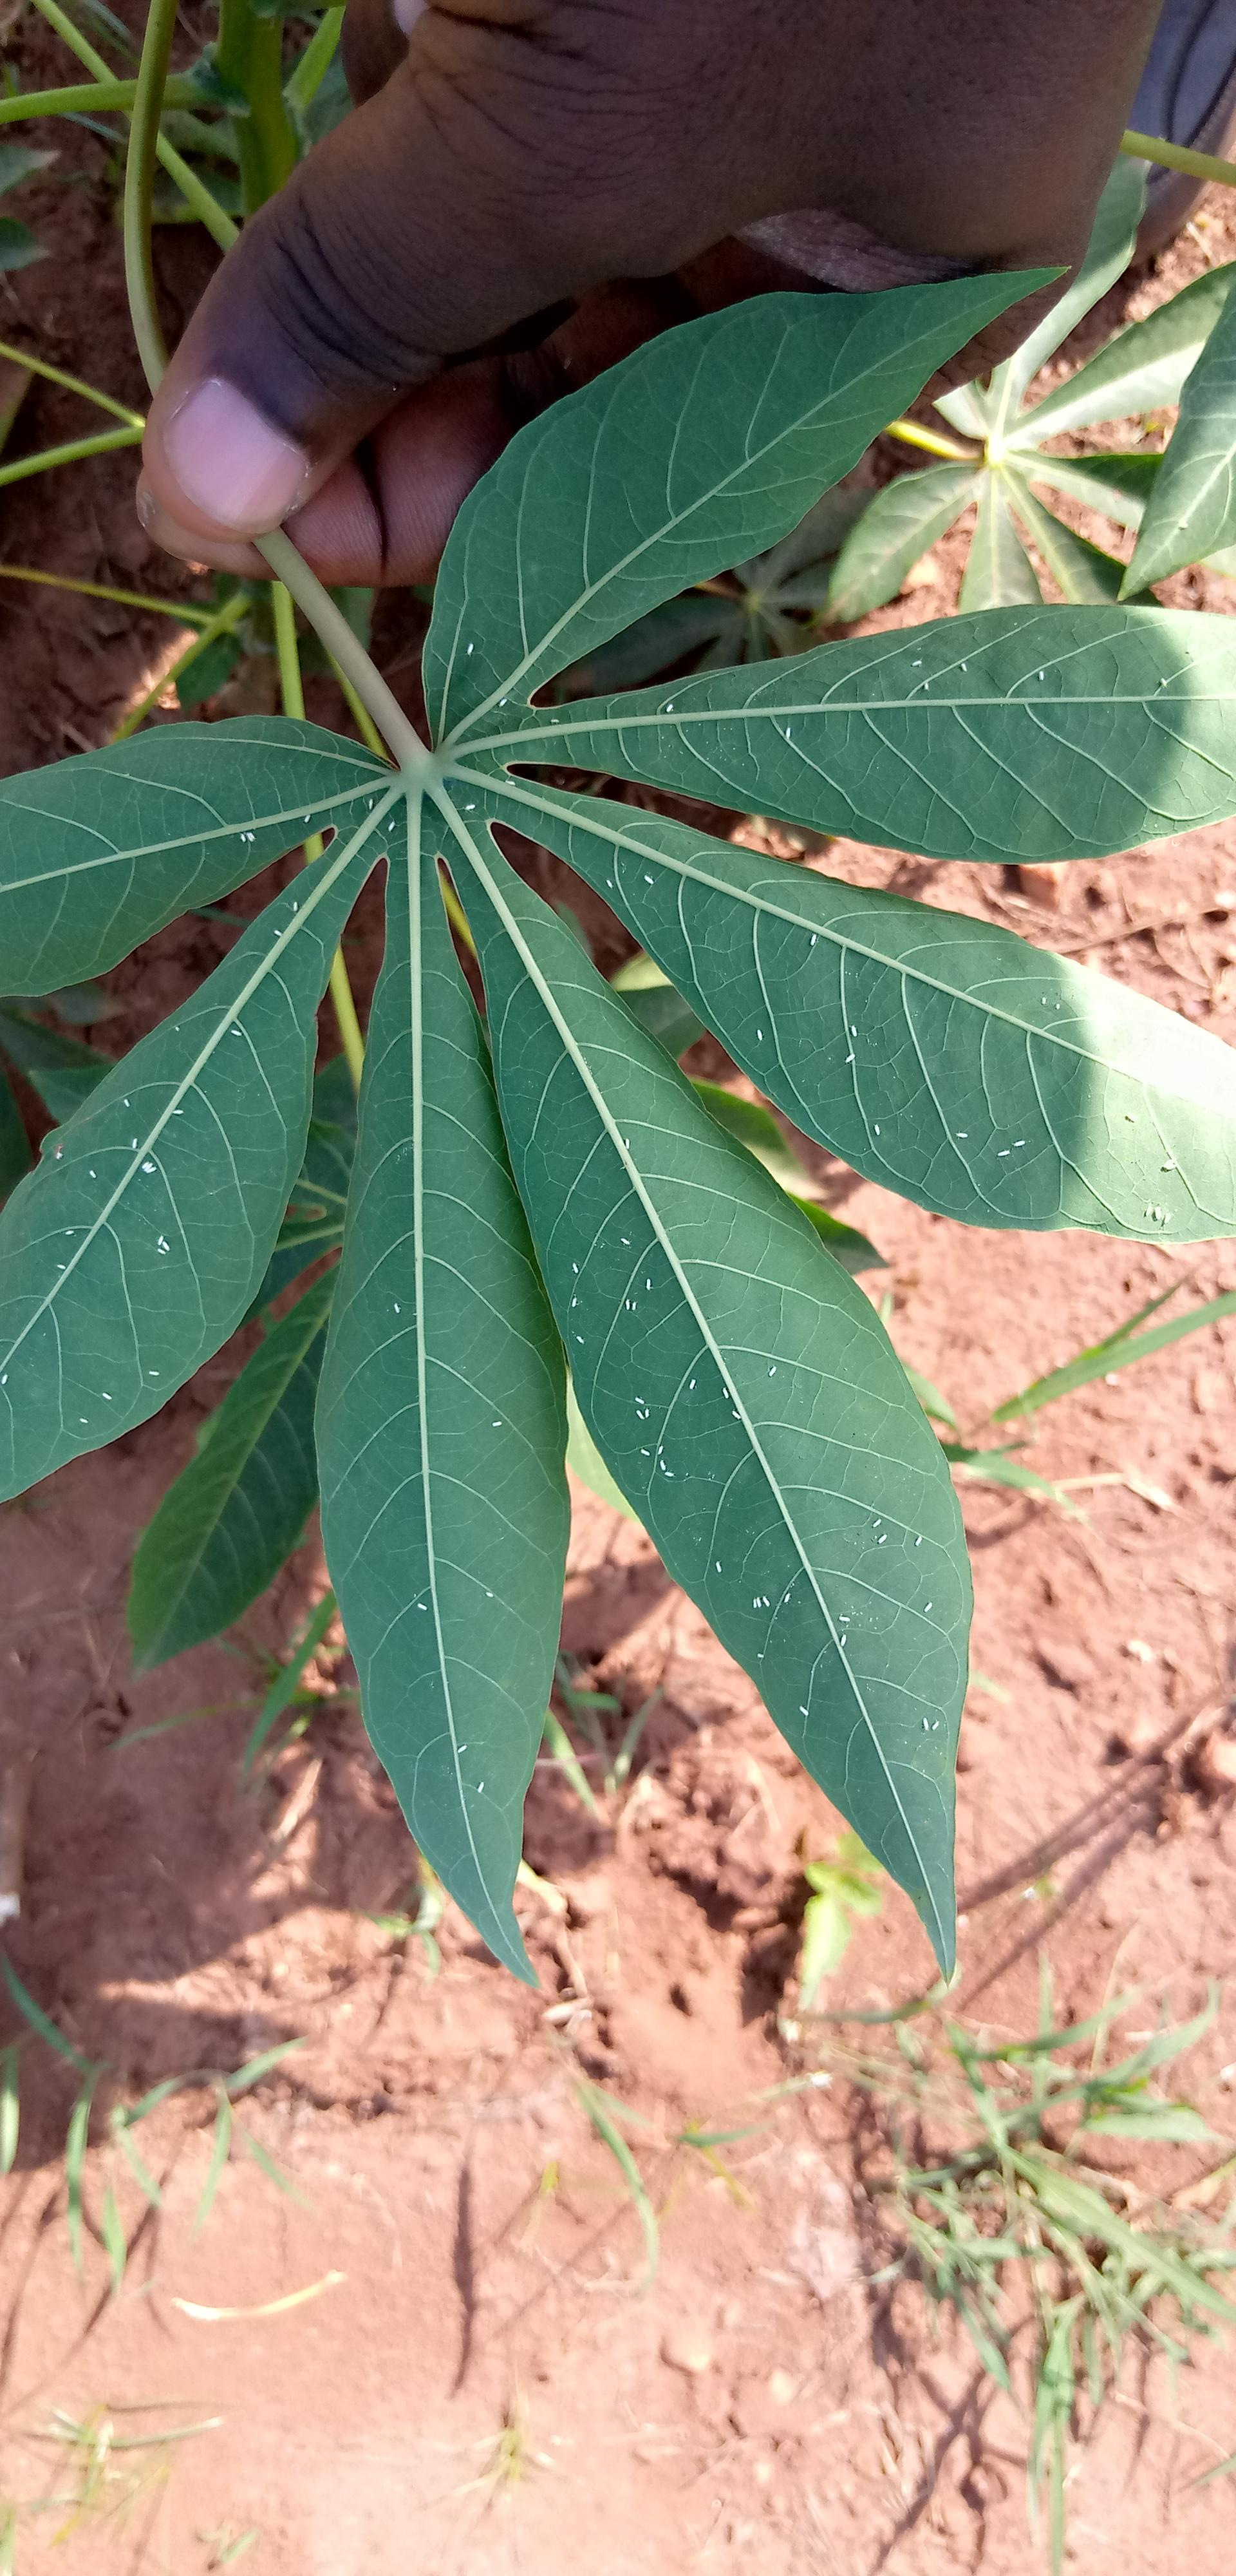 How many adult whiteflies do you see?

96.